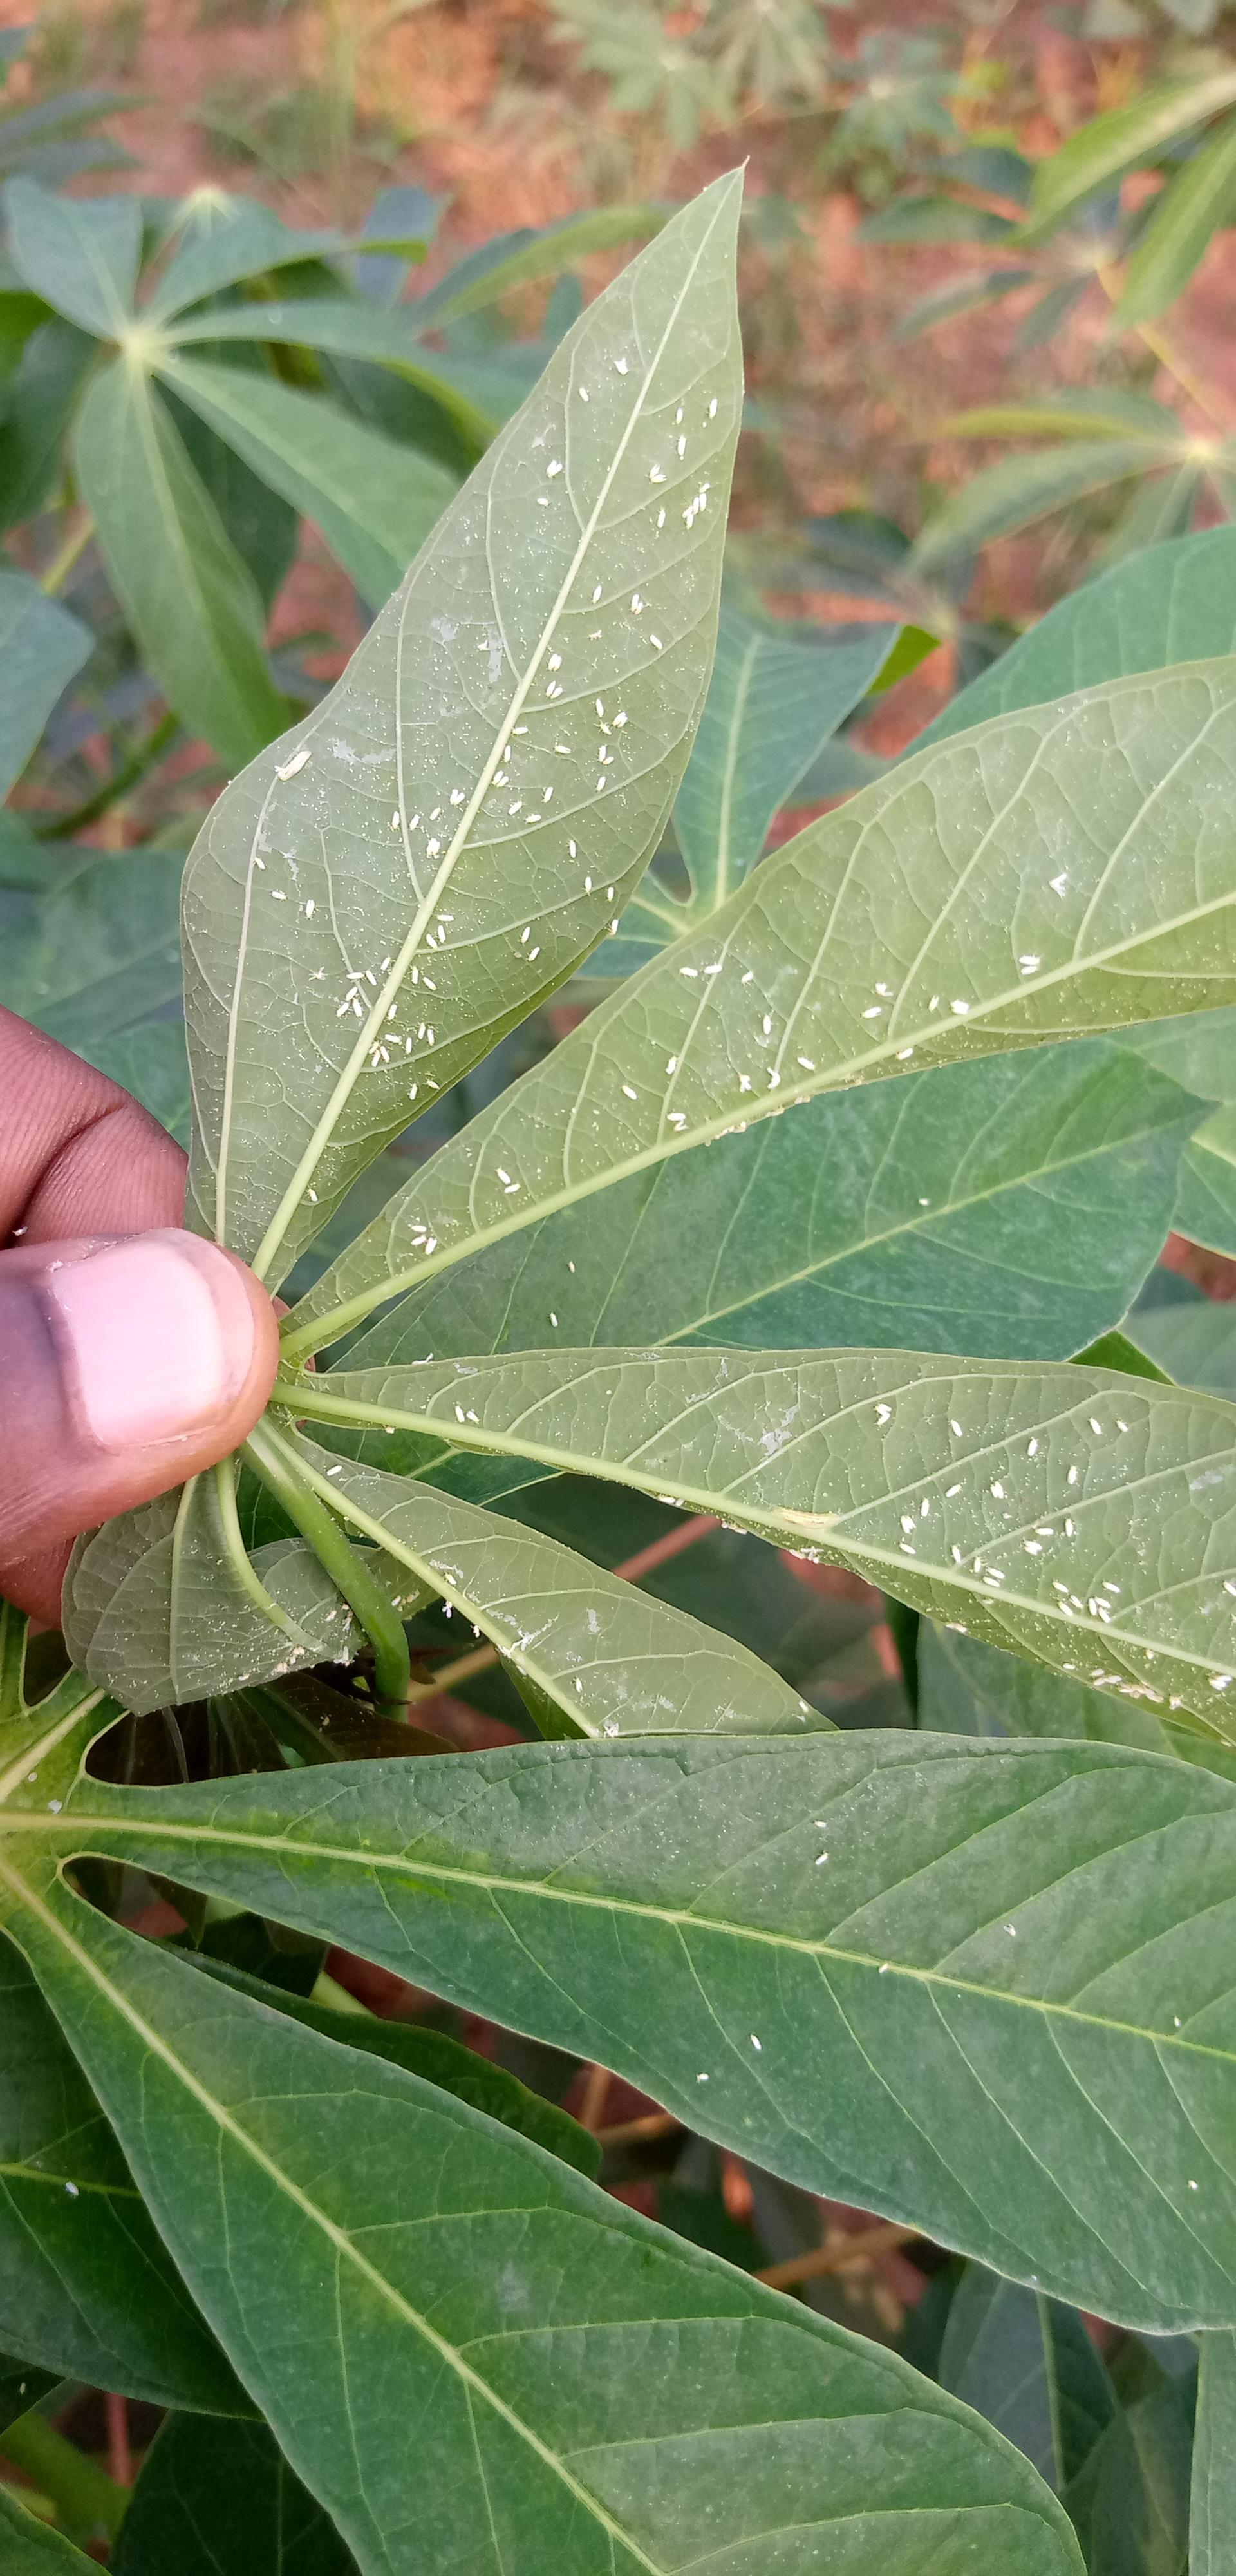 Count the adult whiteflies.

199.